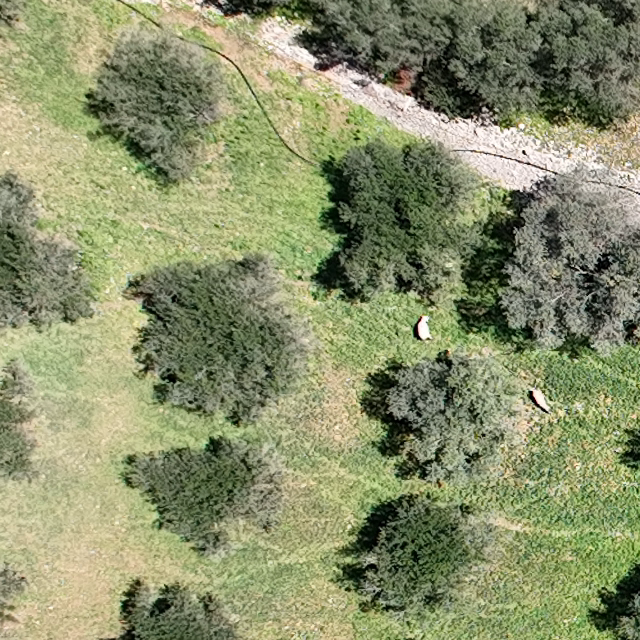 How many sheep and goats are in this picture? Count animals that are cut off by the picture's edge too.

2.